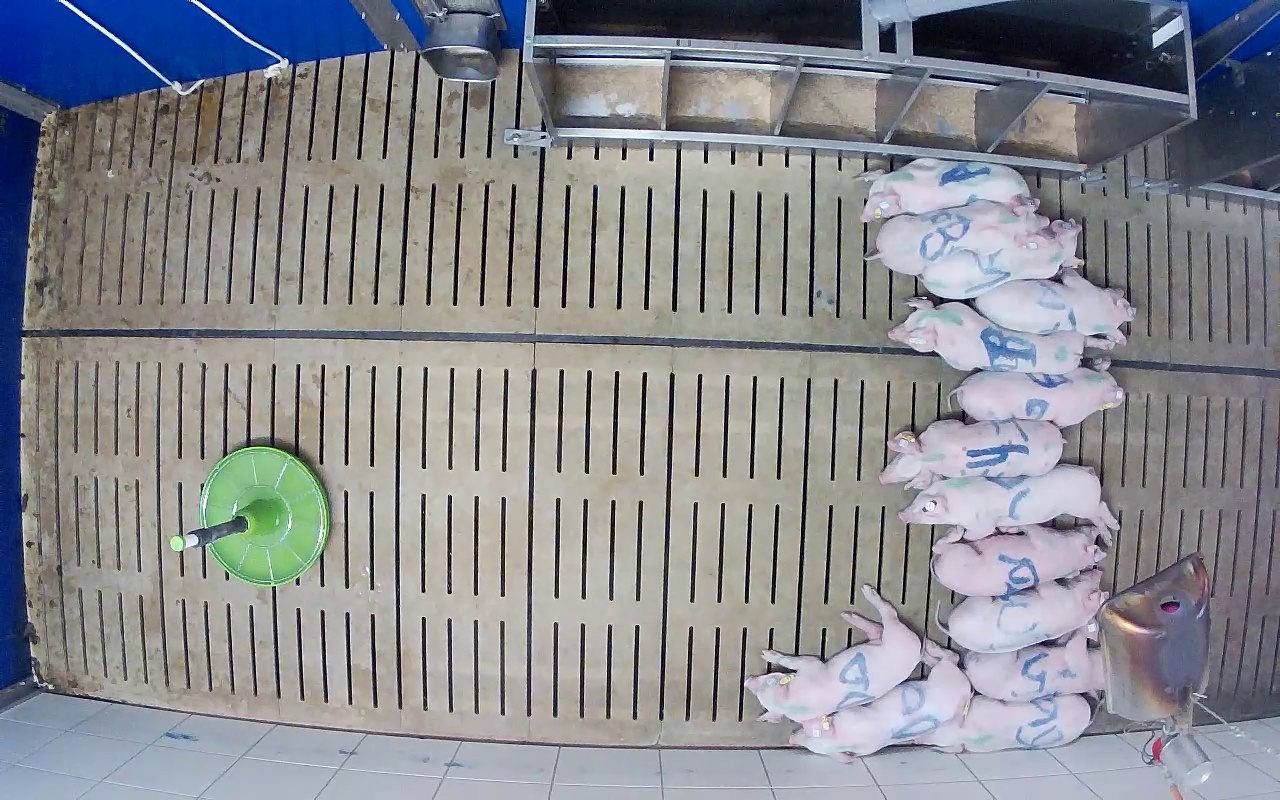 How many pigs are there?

14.